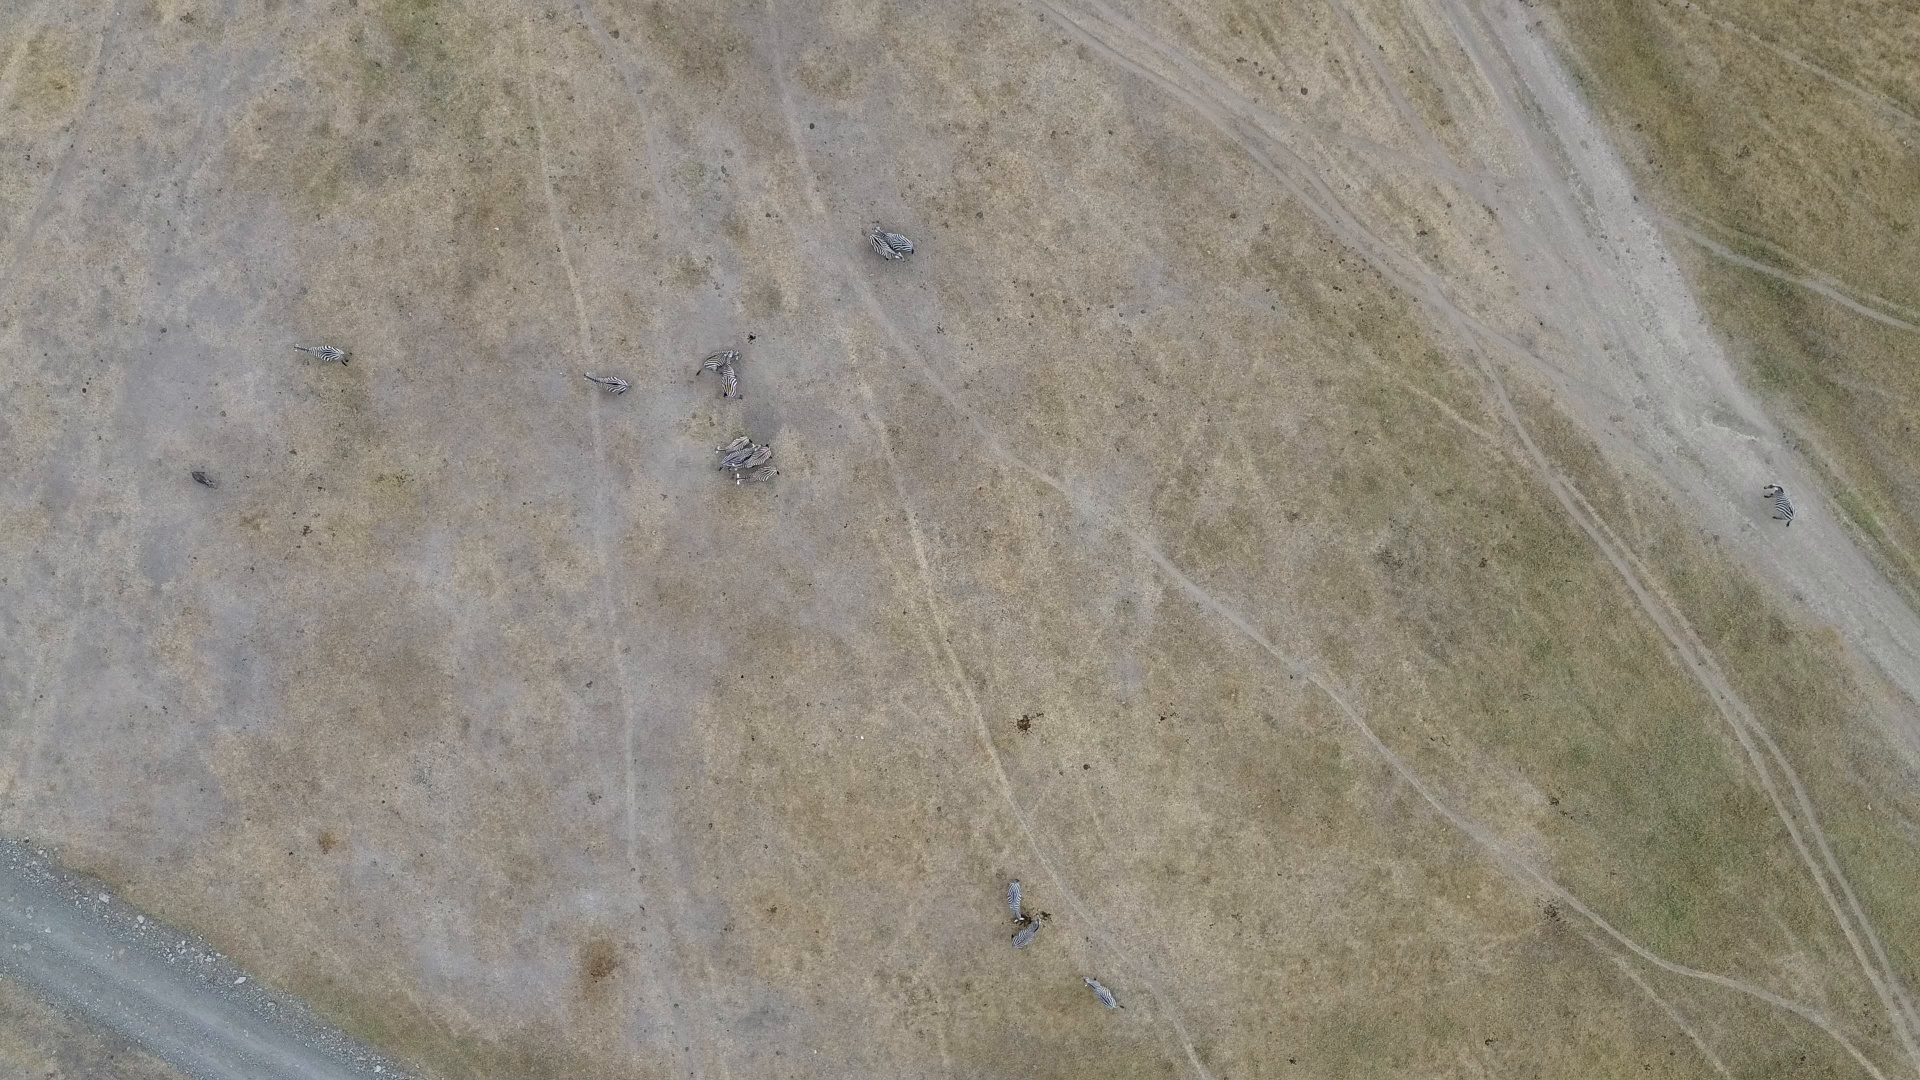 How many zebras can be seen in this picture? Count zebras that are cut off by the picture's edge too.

14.